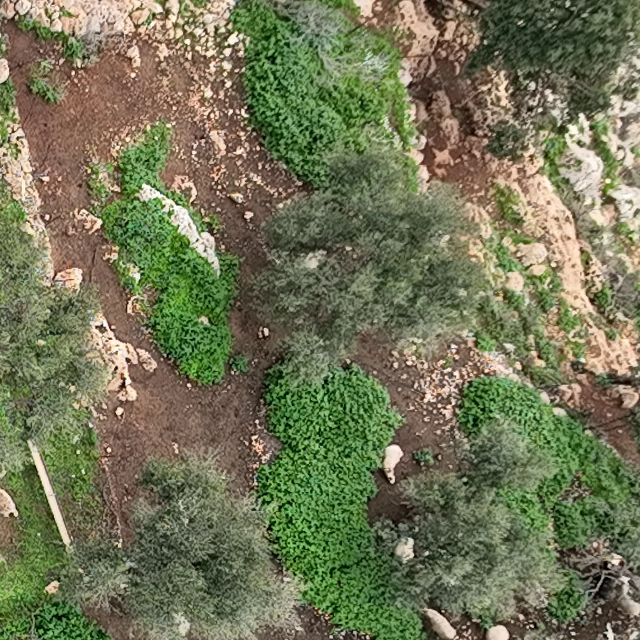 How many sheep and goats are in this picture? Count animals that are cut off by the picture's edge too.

5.